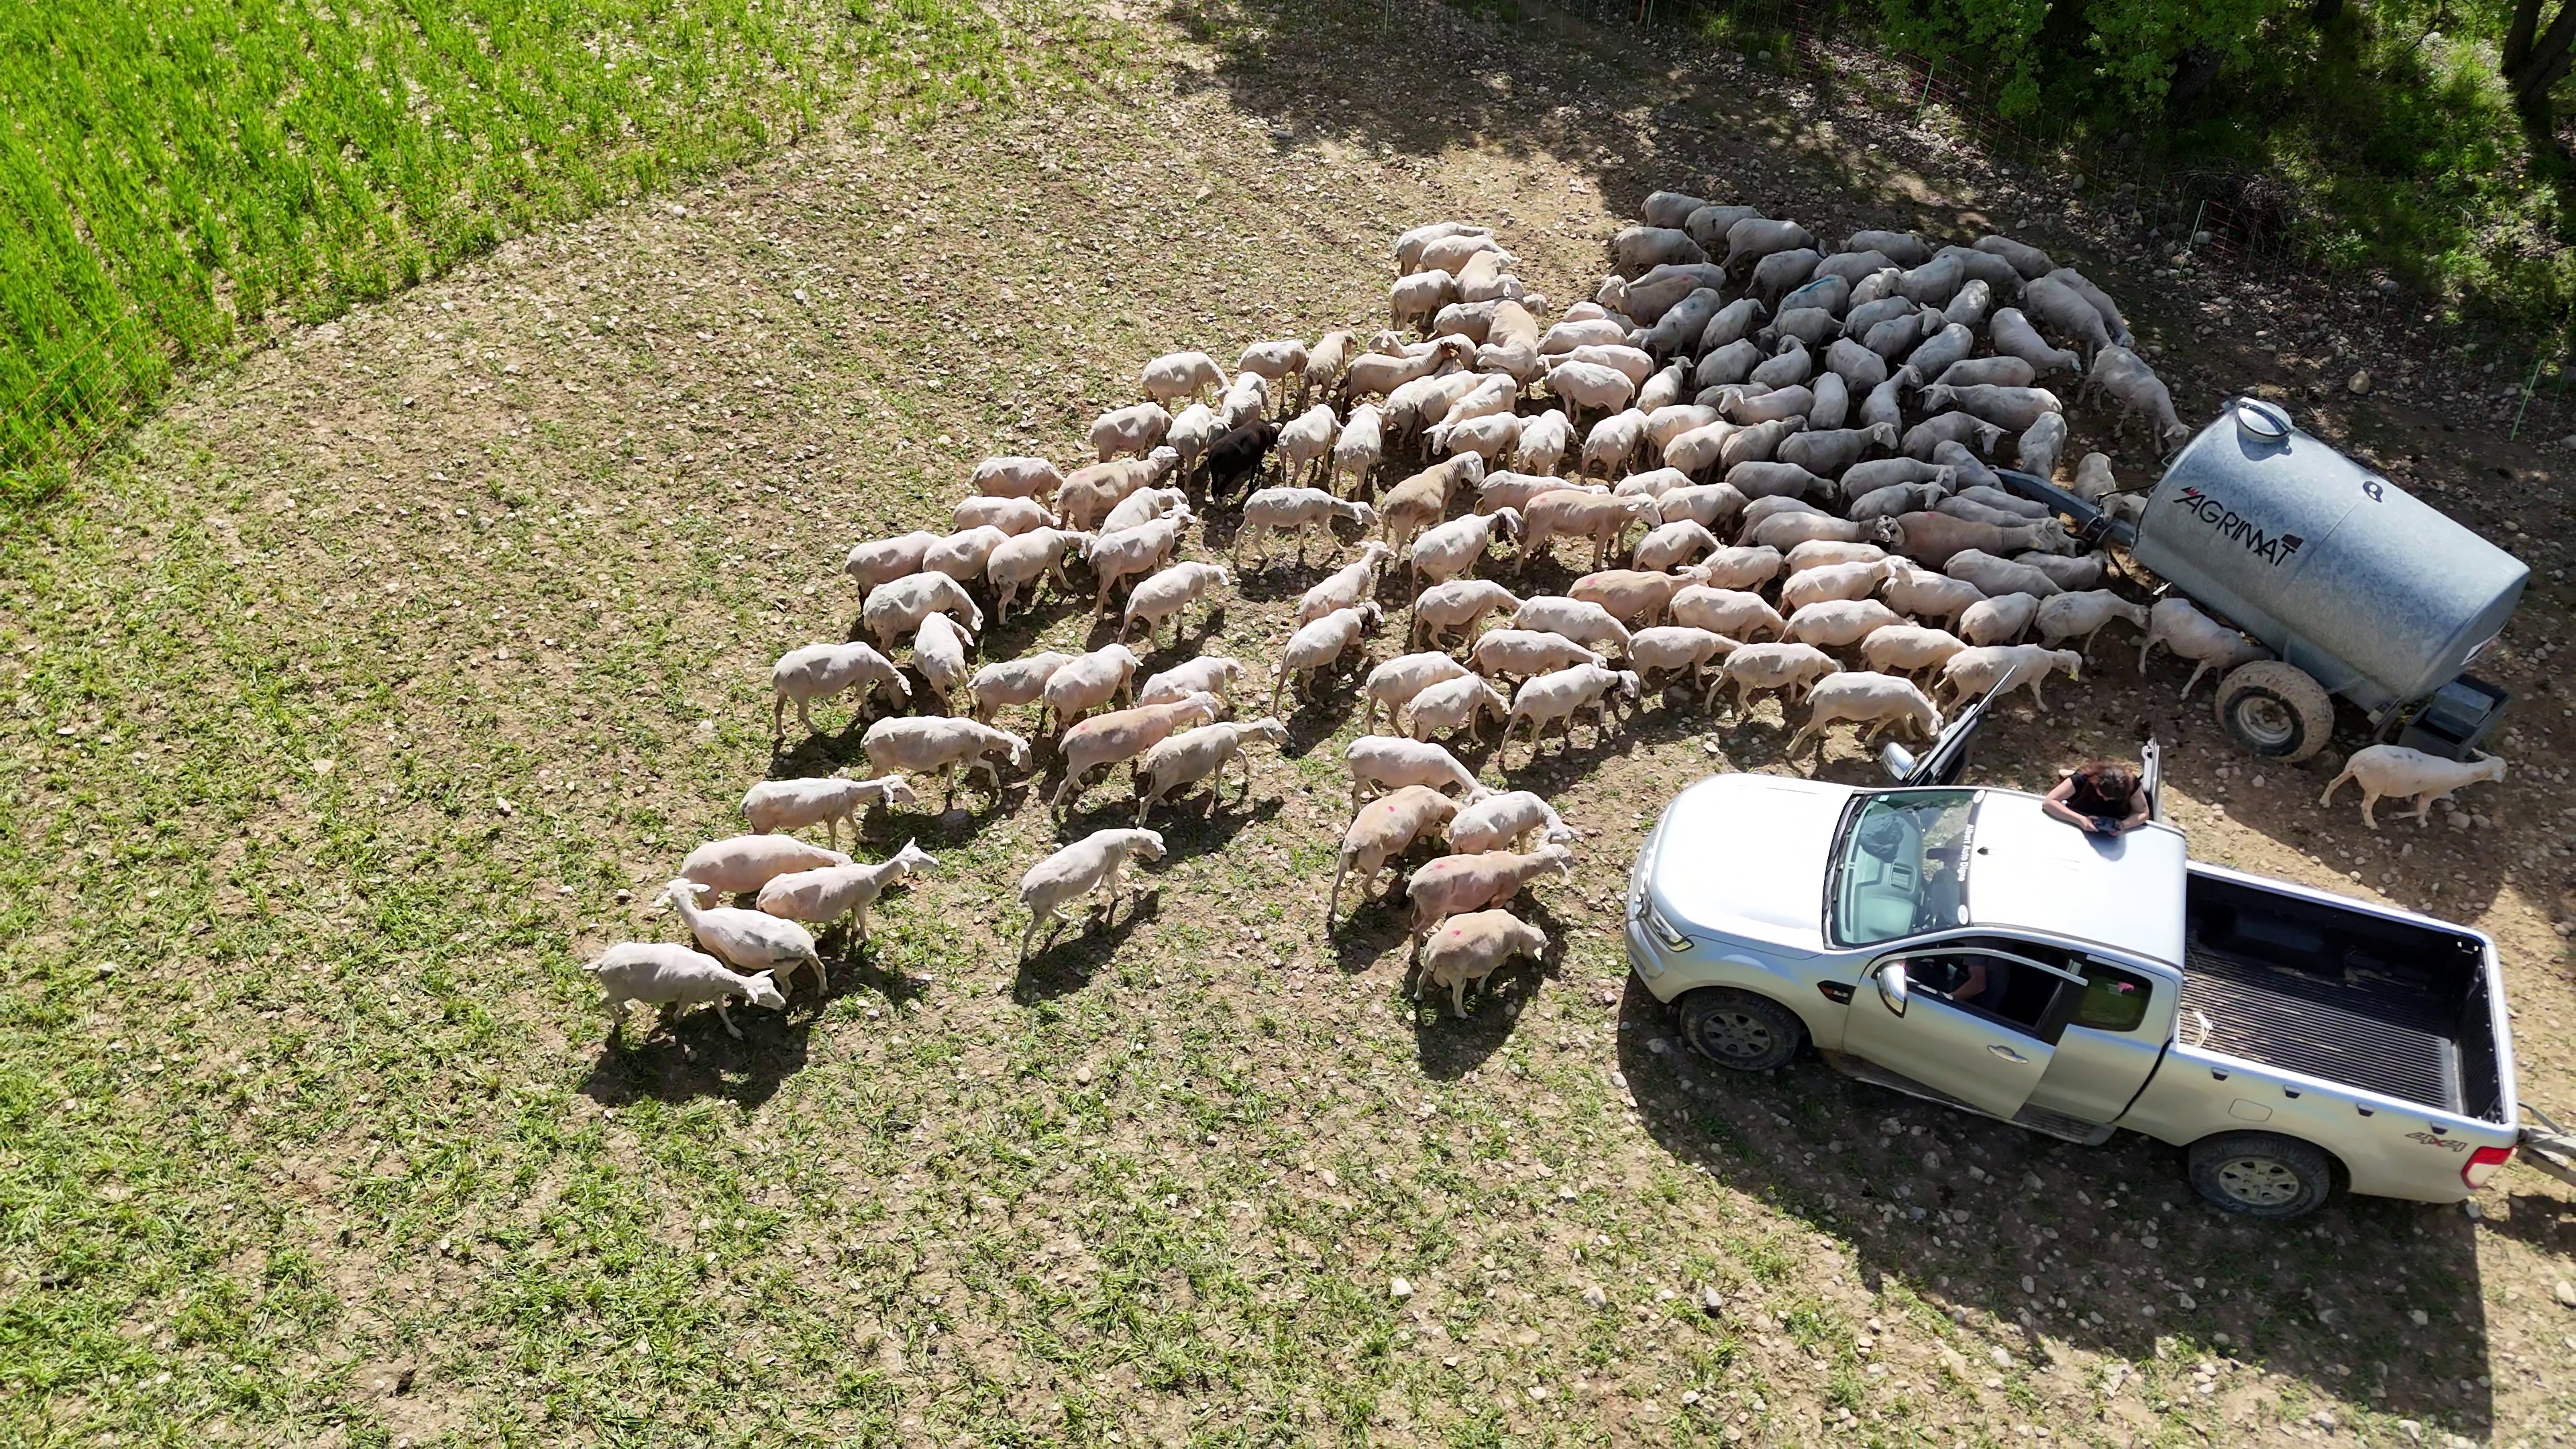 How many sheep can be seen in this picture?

141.